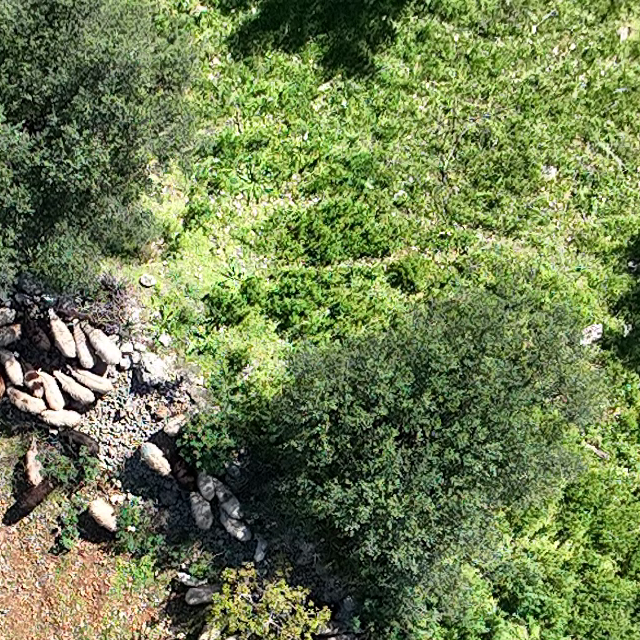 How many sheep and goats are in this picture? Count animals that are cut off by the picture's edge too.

33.